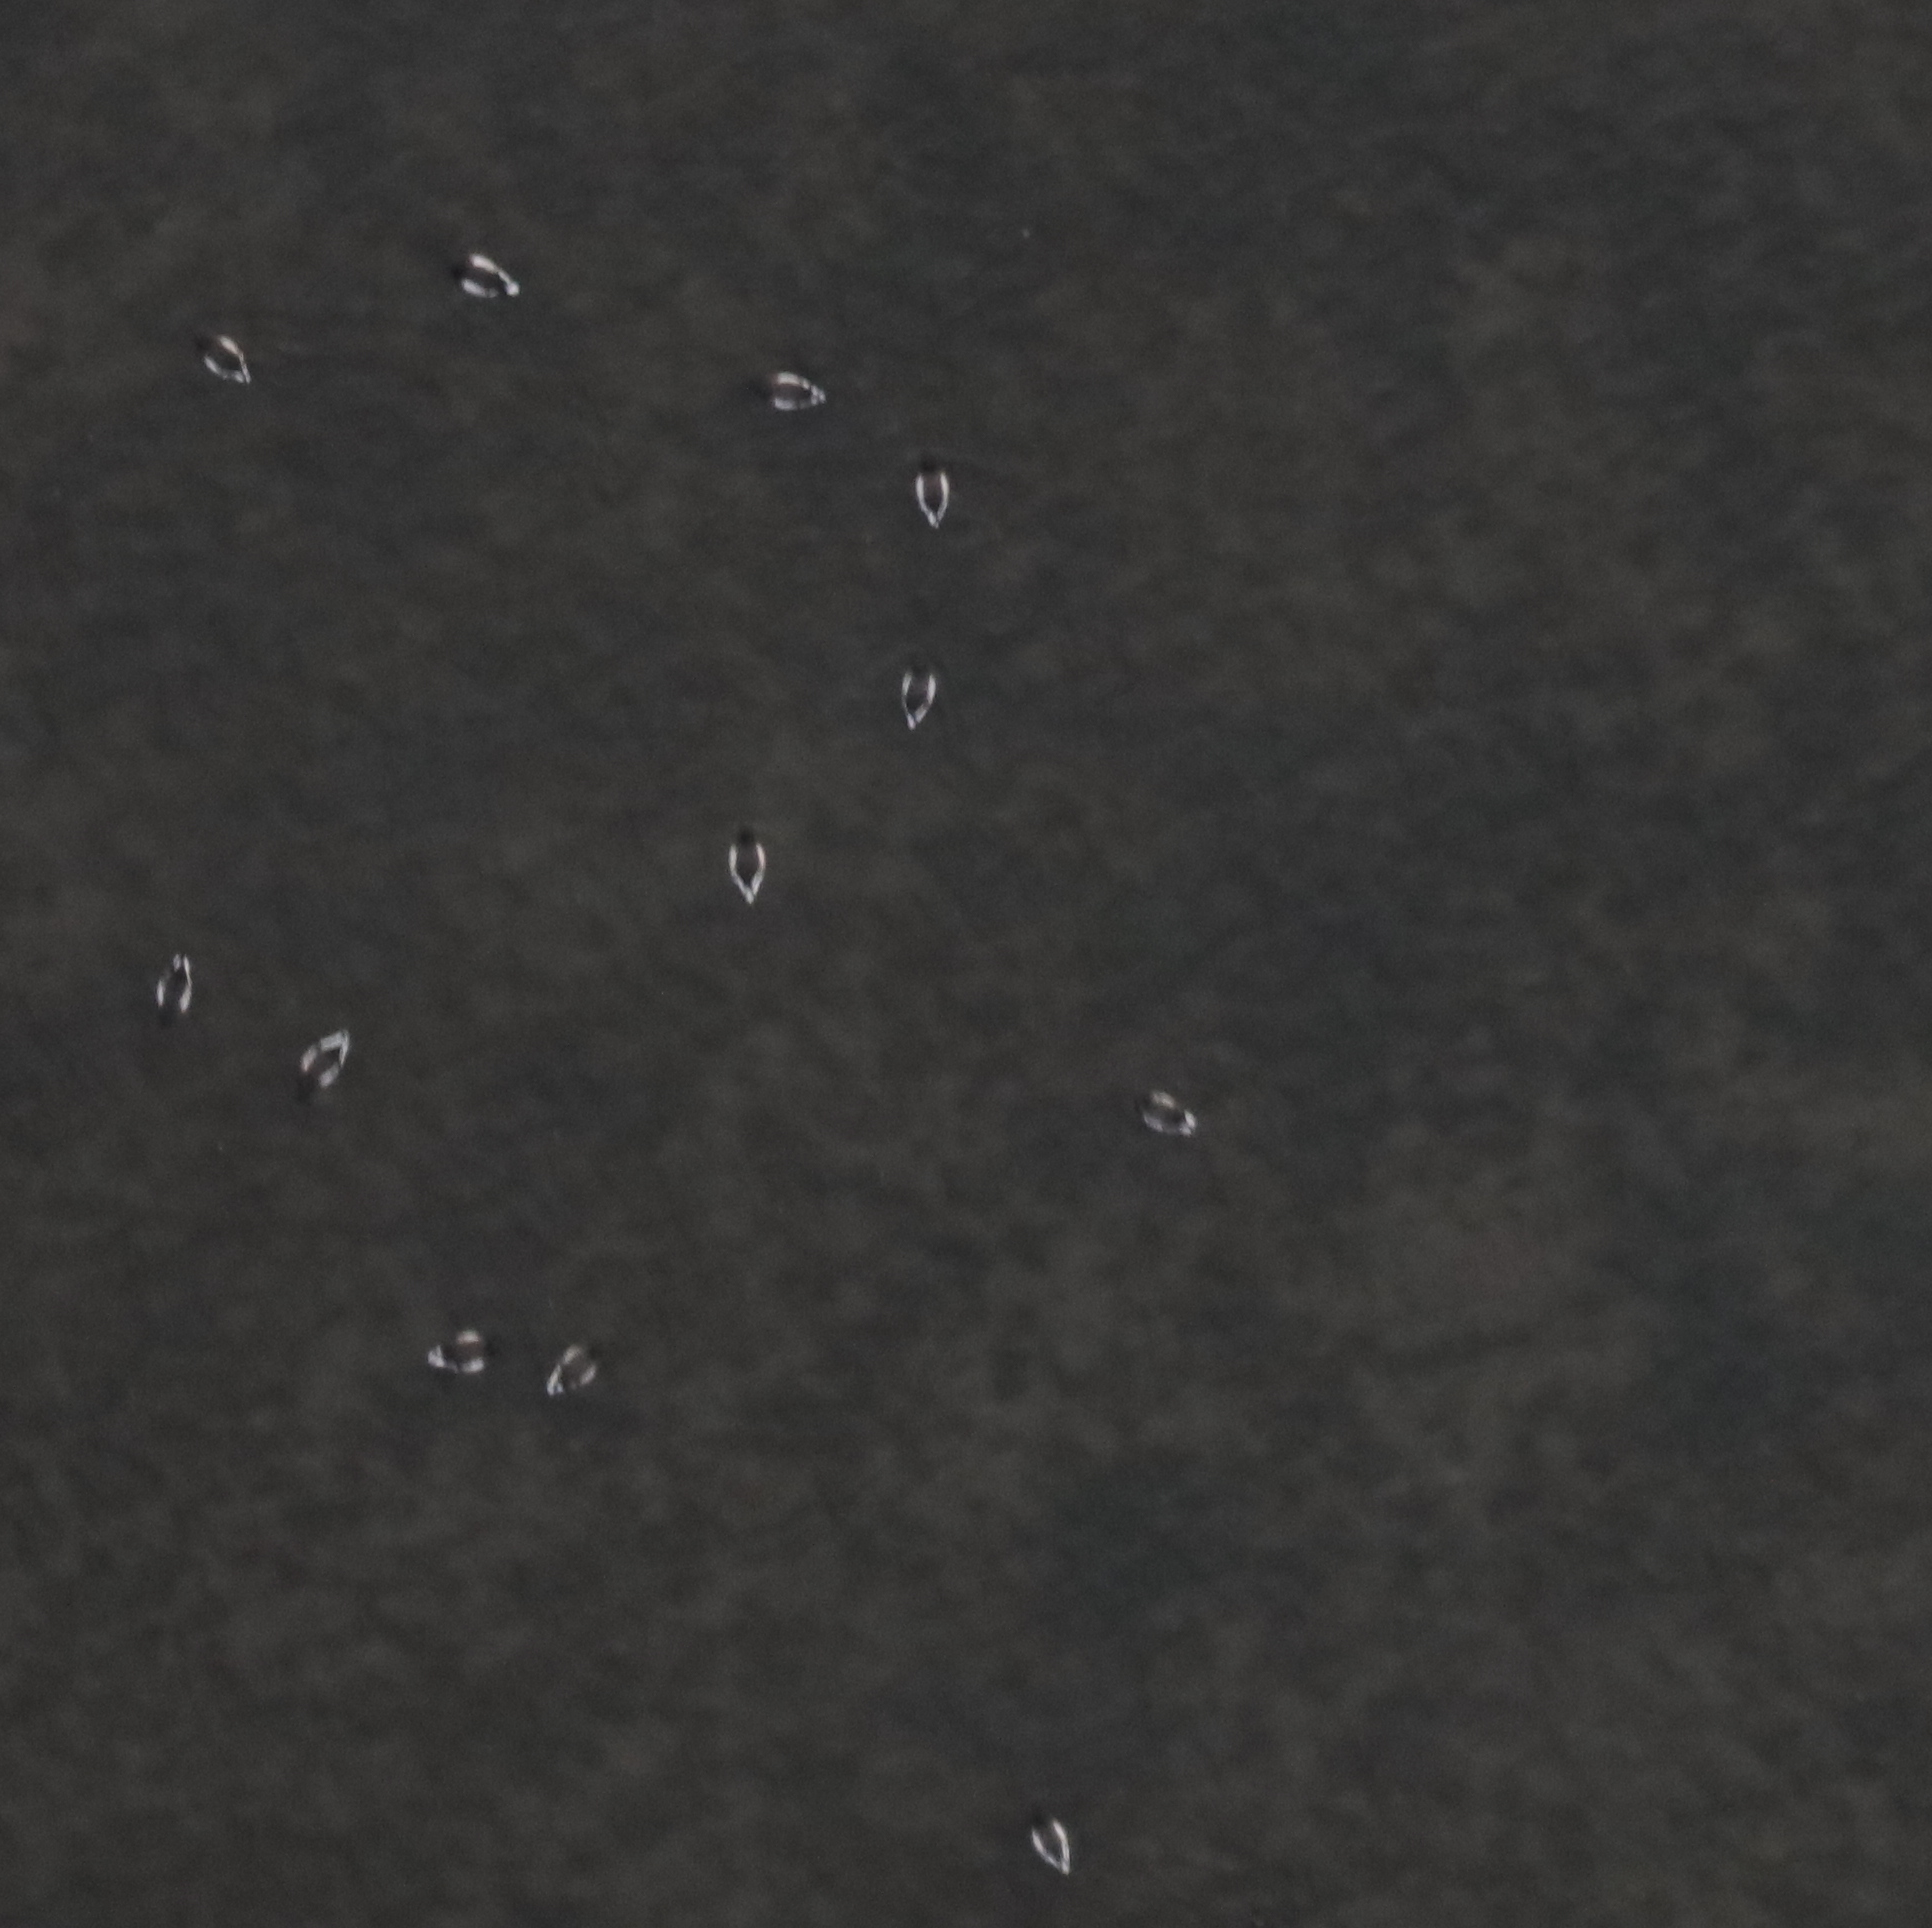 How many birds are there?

12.